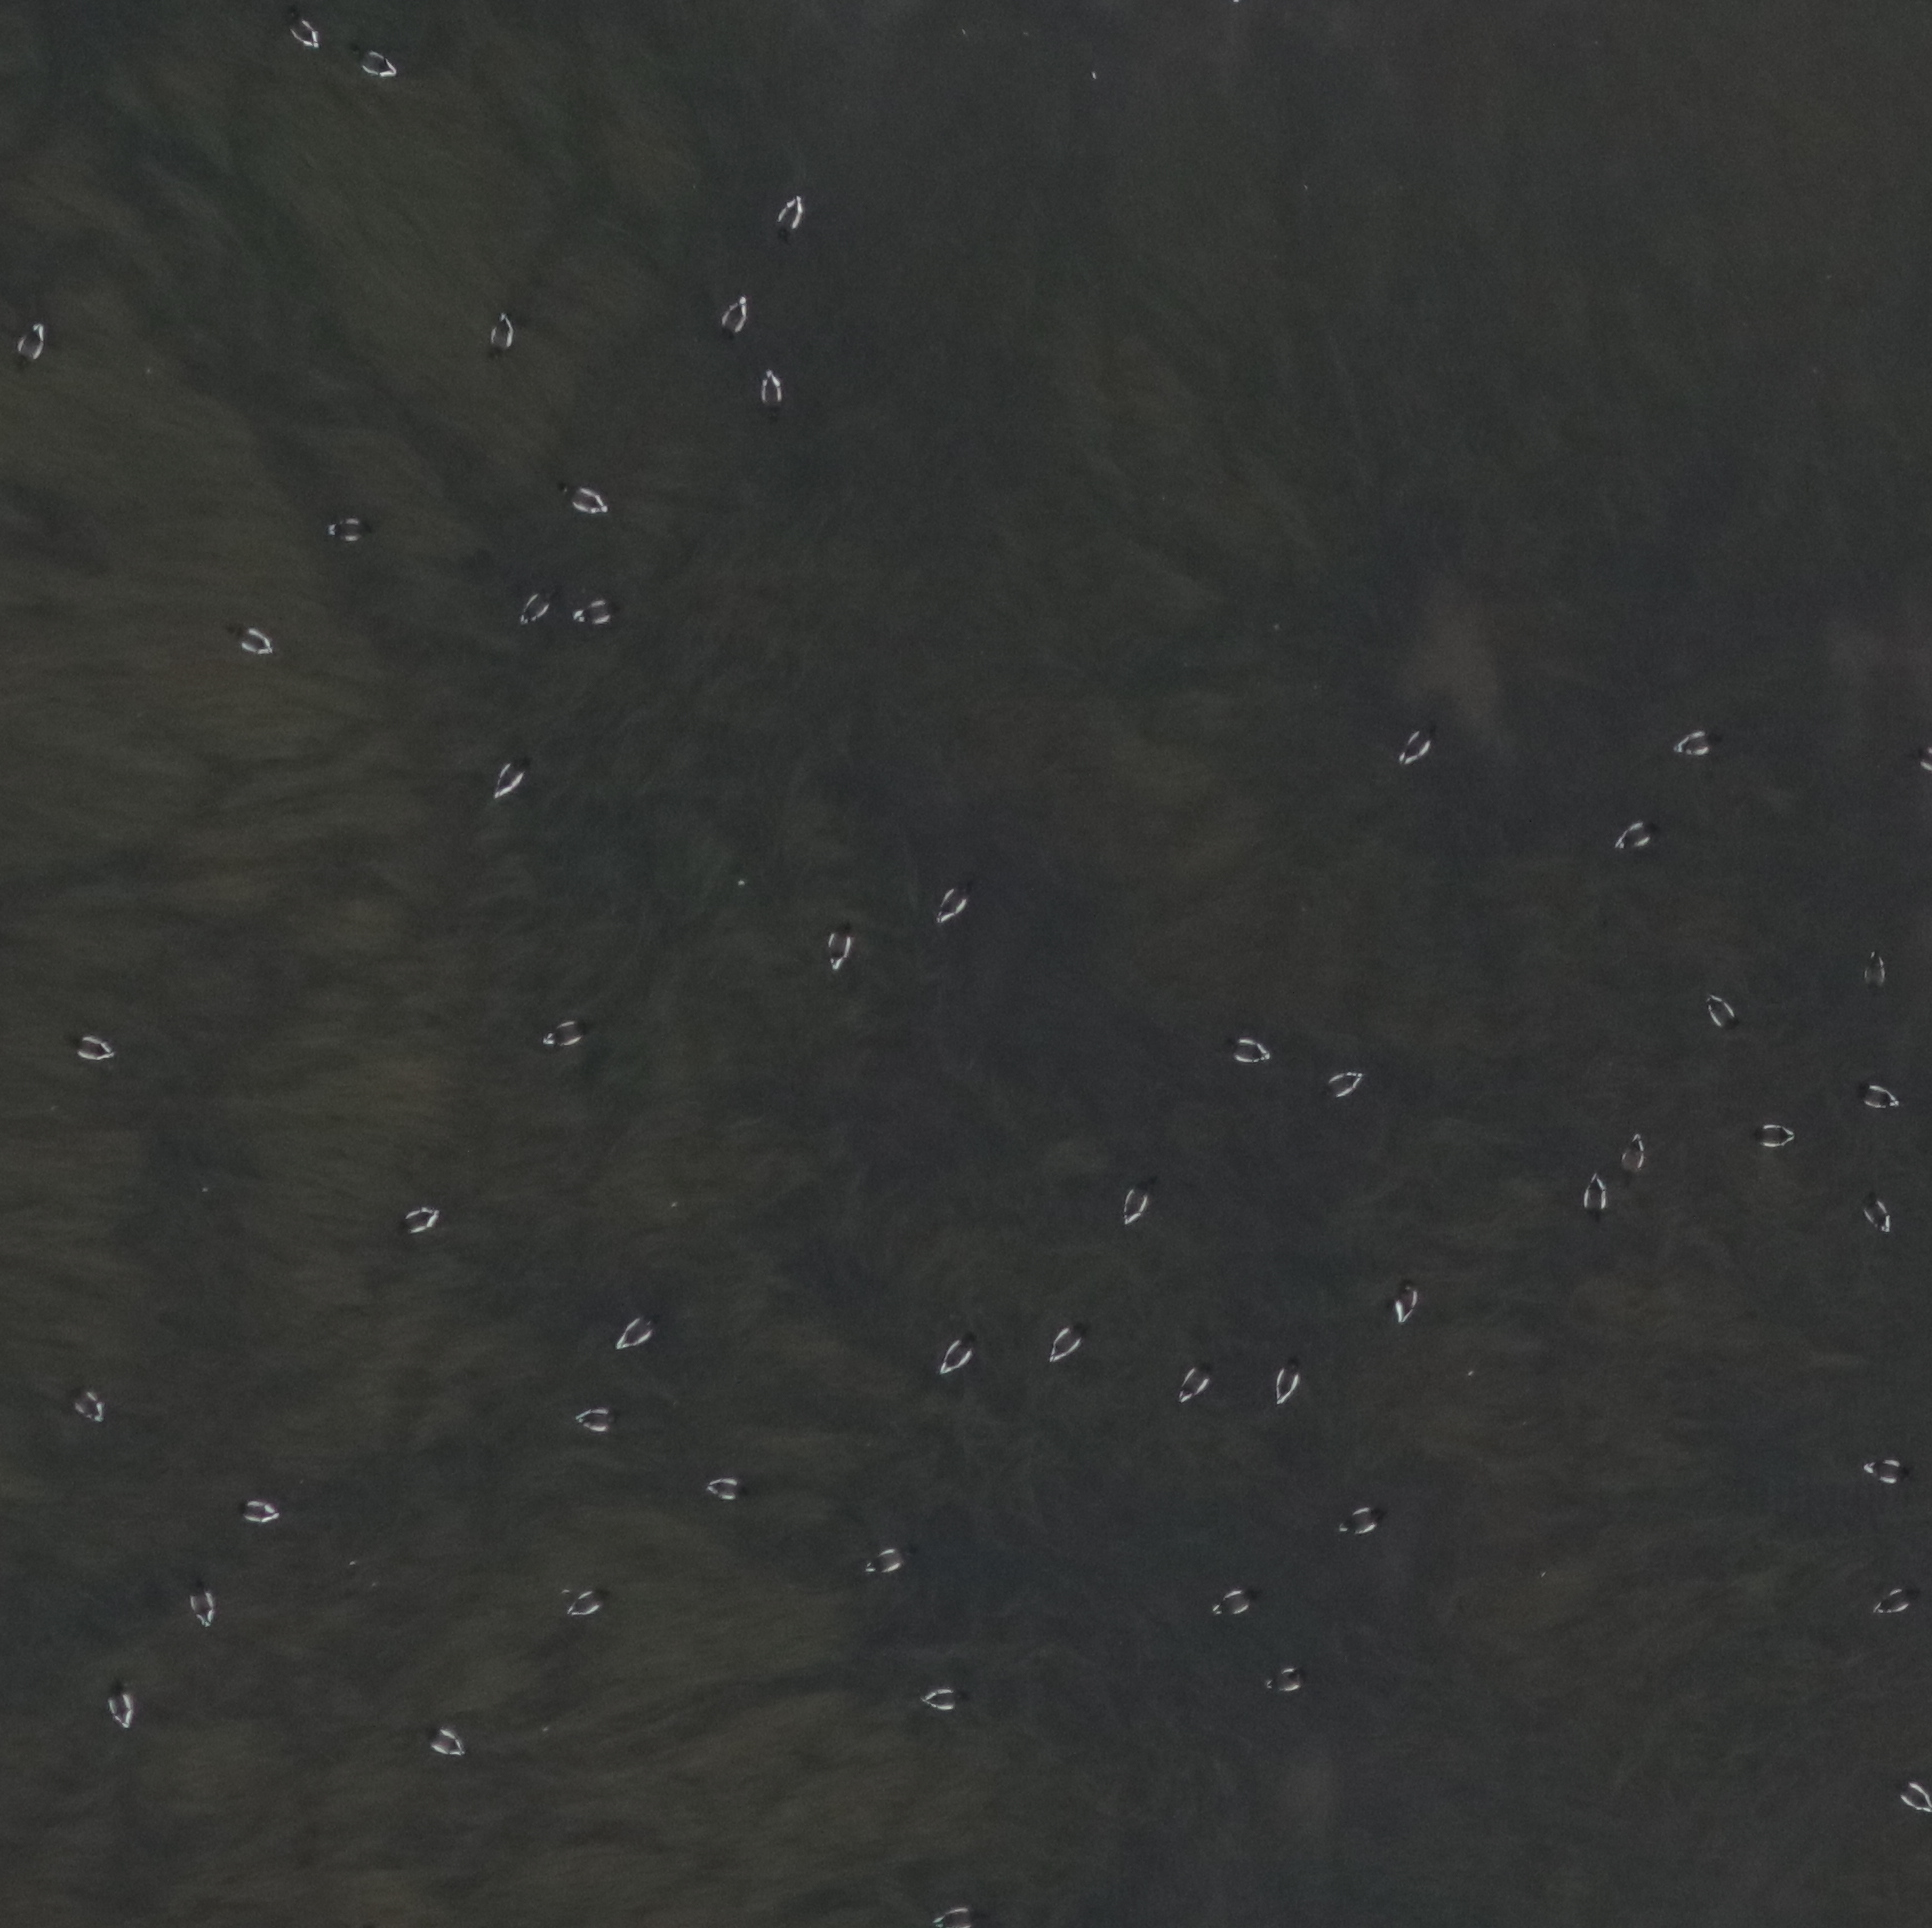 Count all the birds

54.